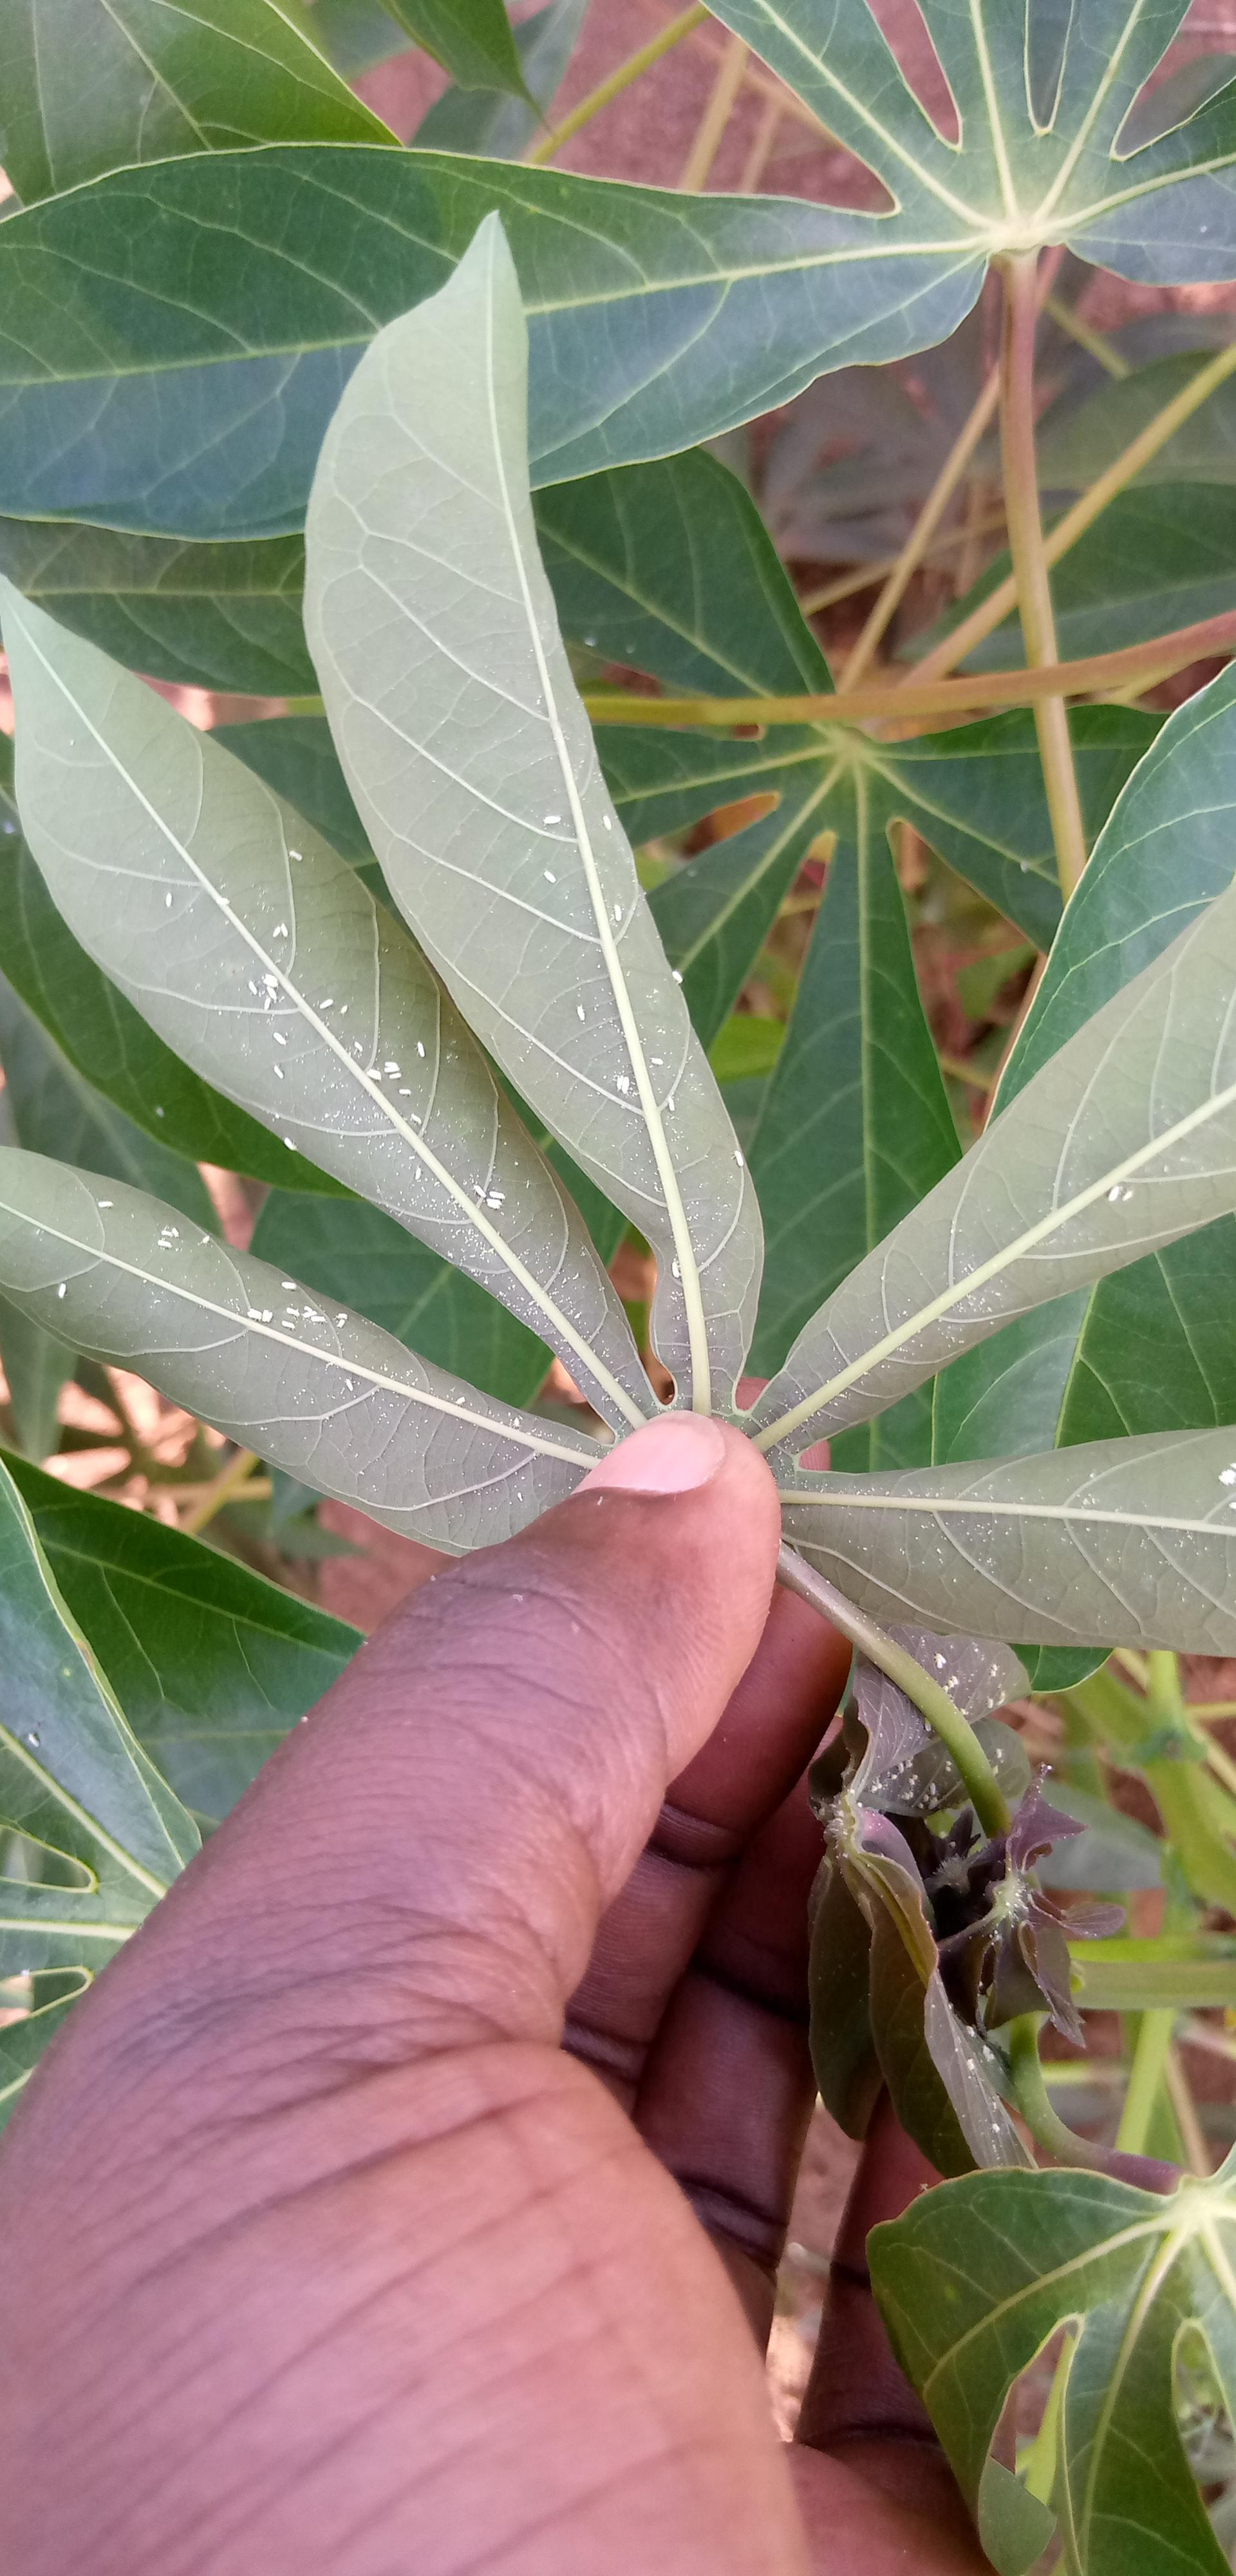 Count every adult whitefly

77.